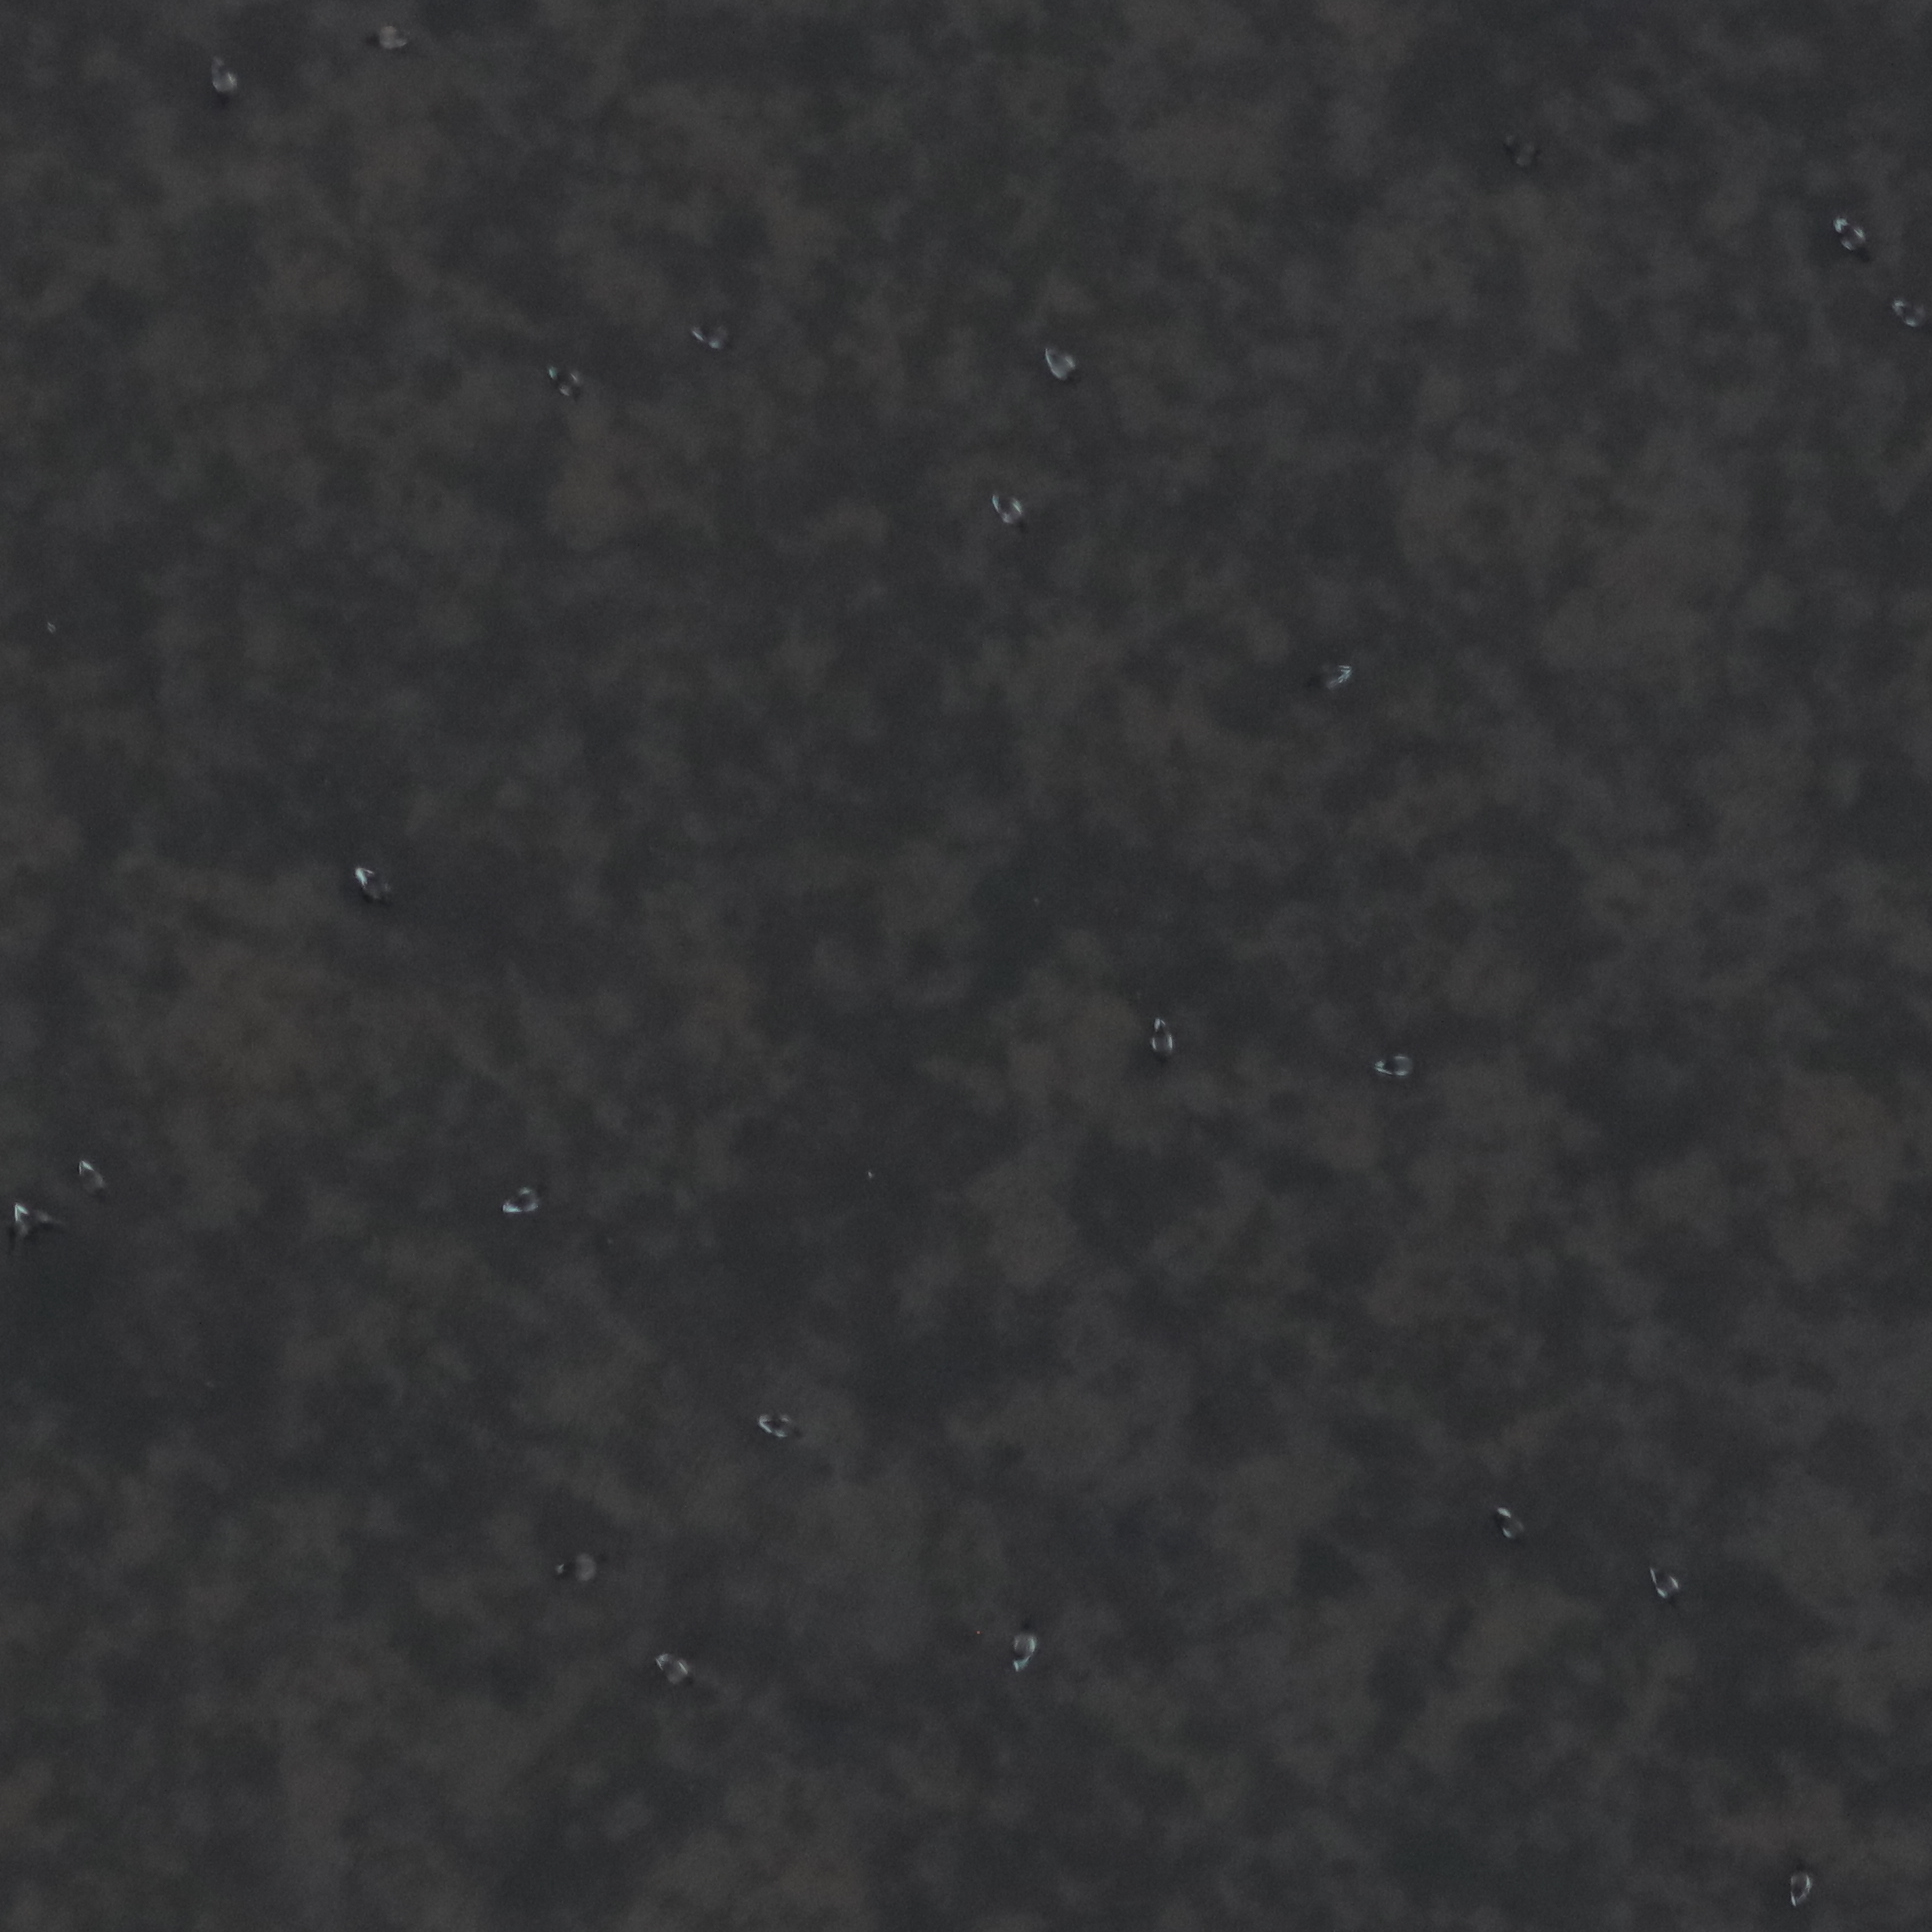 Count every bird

23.